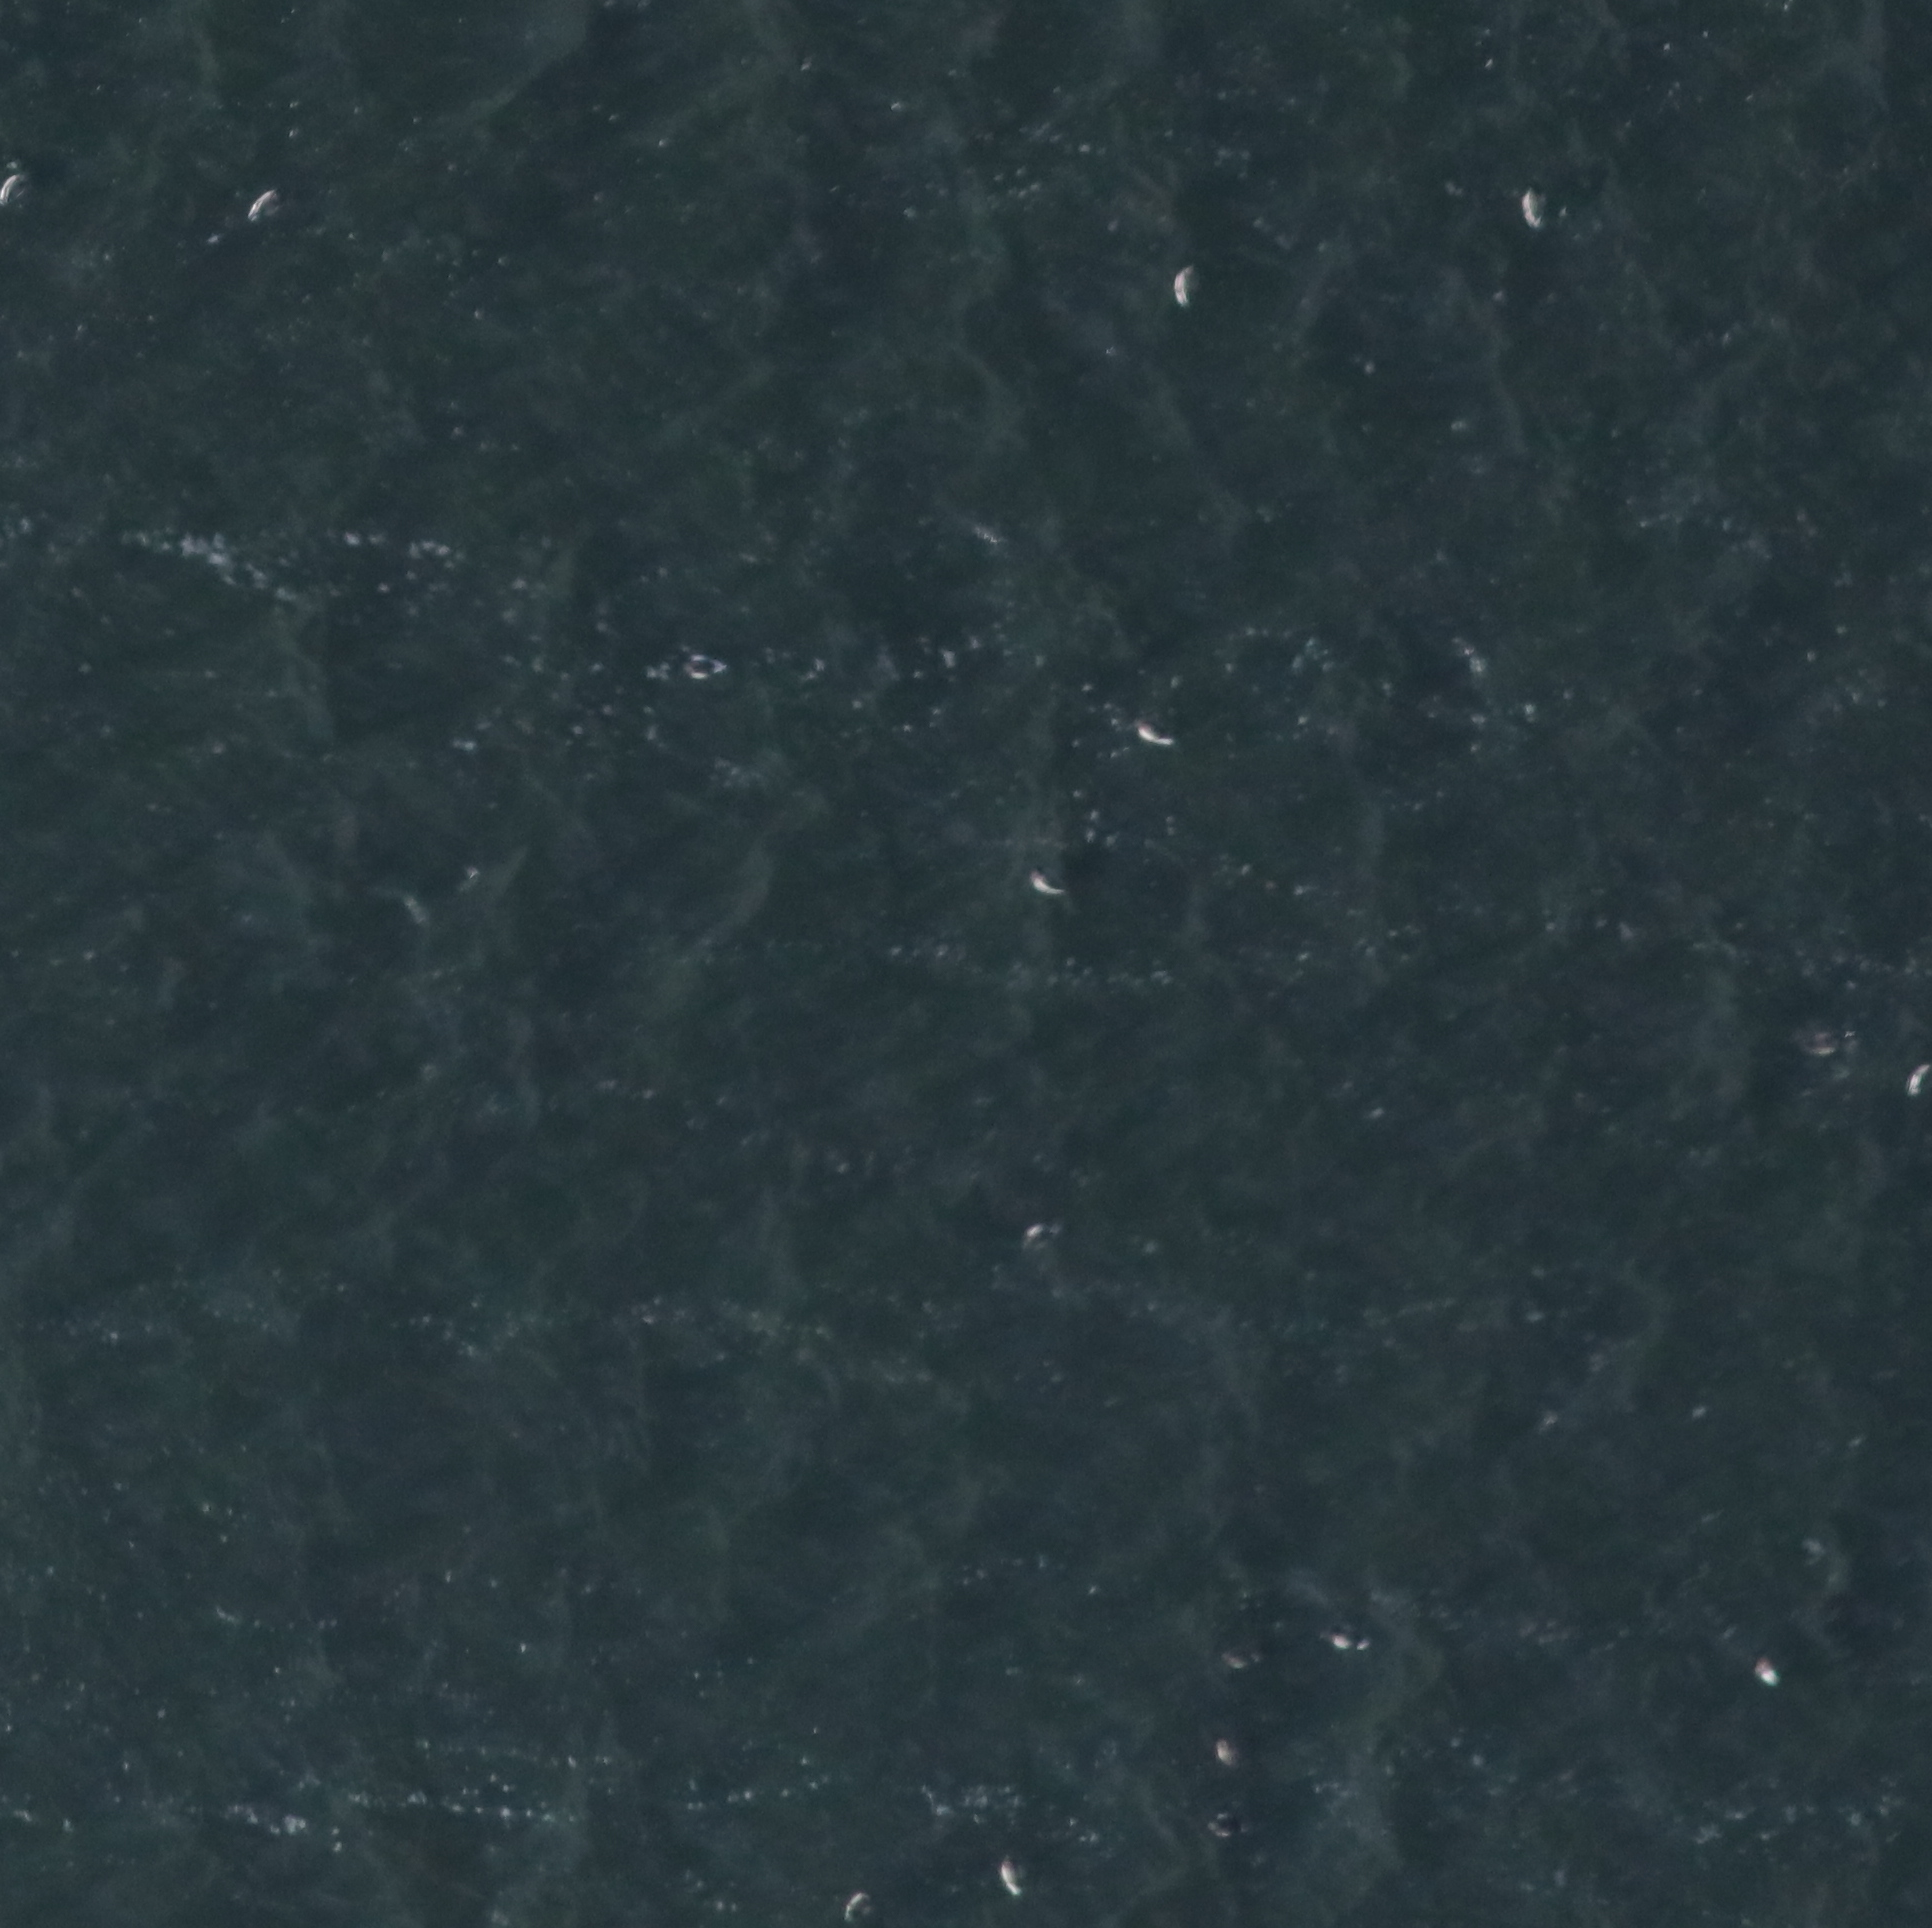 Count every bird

16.